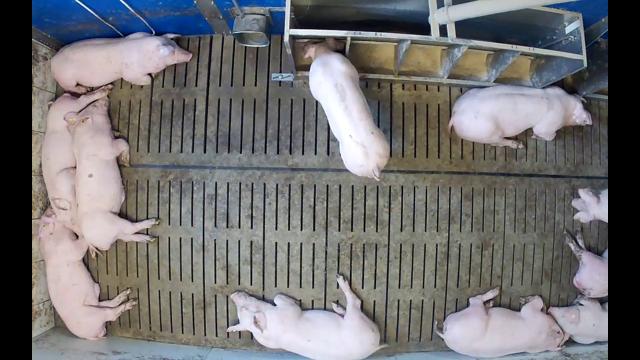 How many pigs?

11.